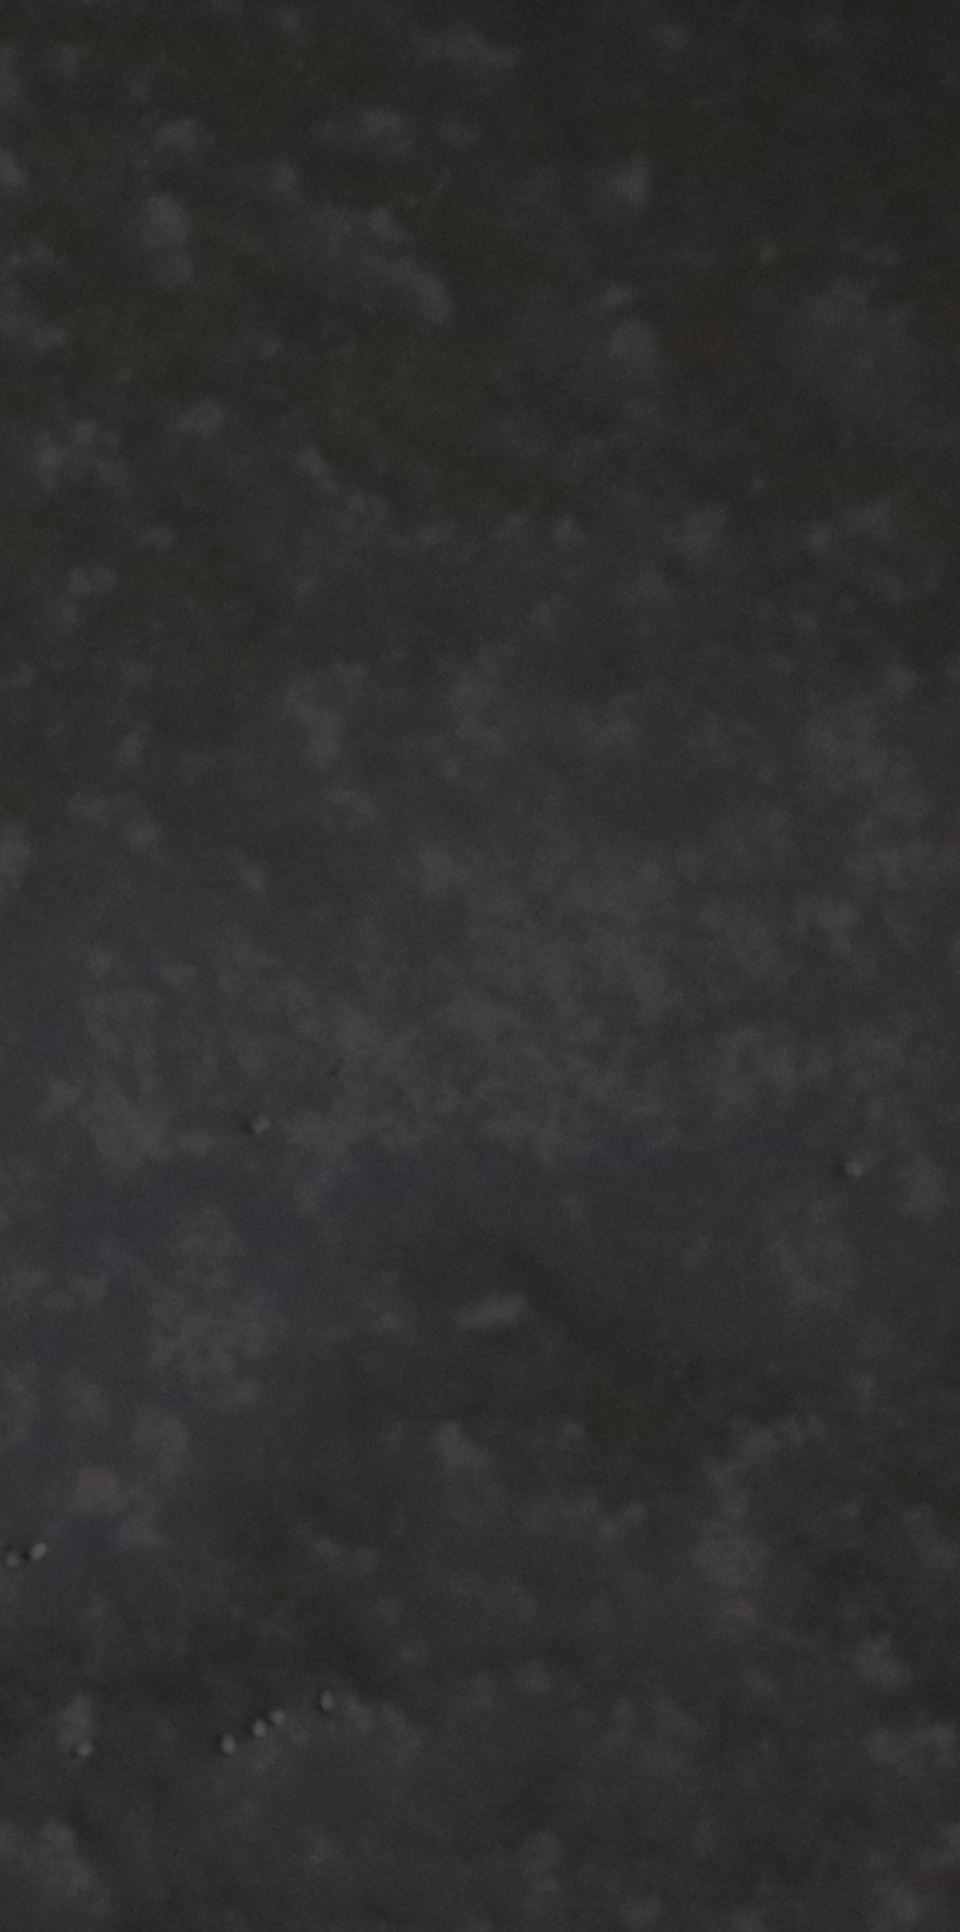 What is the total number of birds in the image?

10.